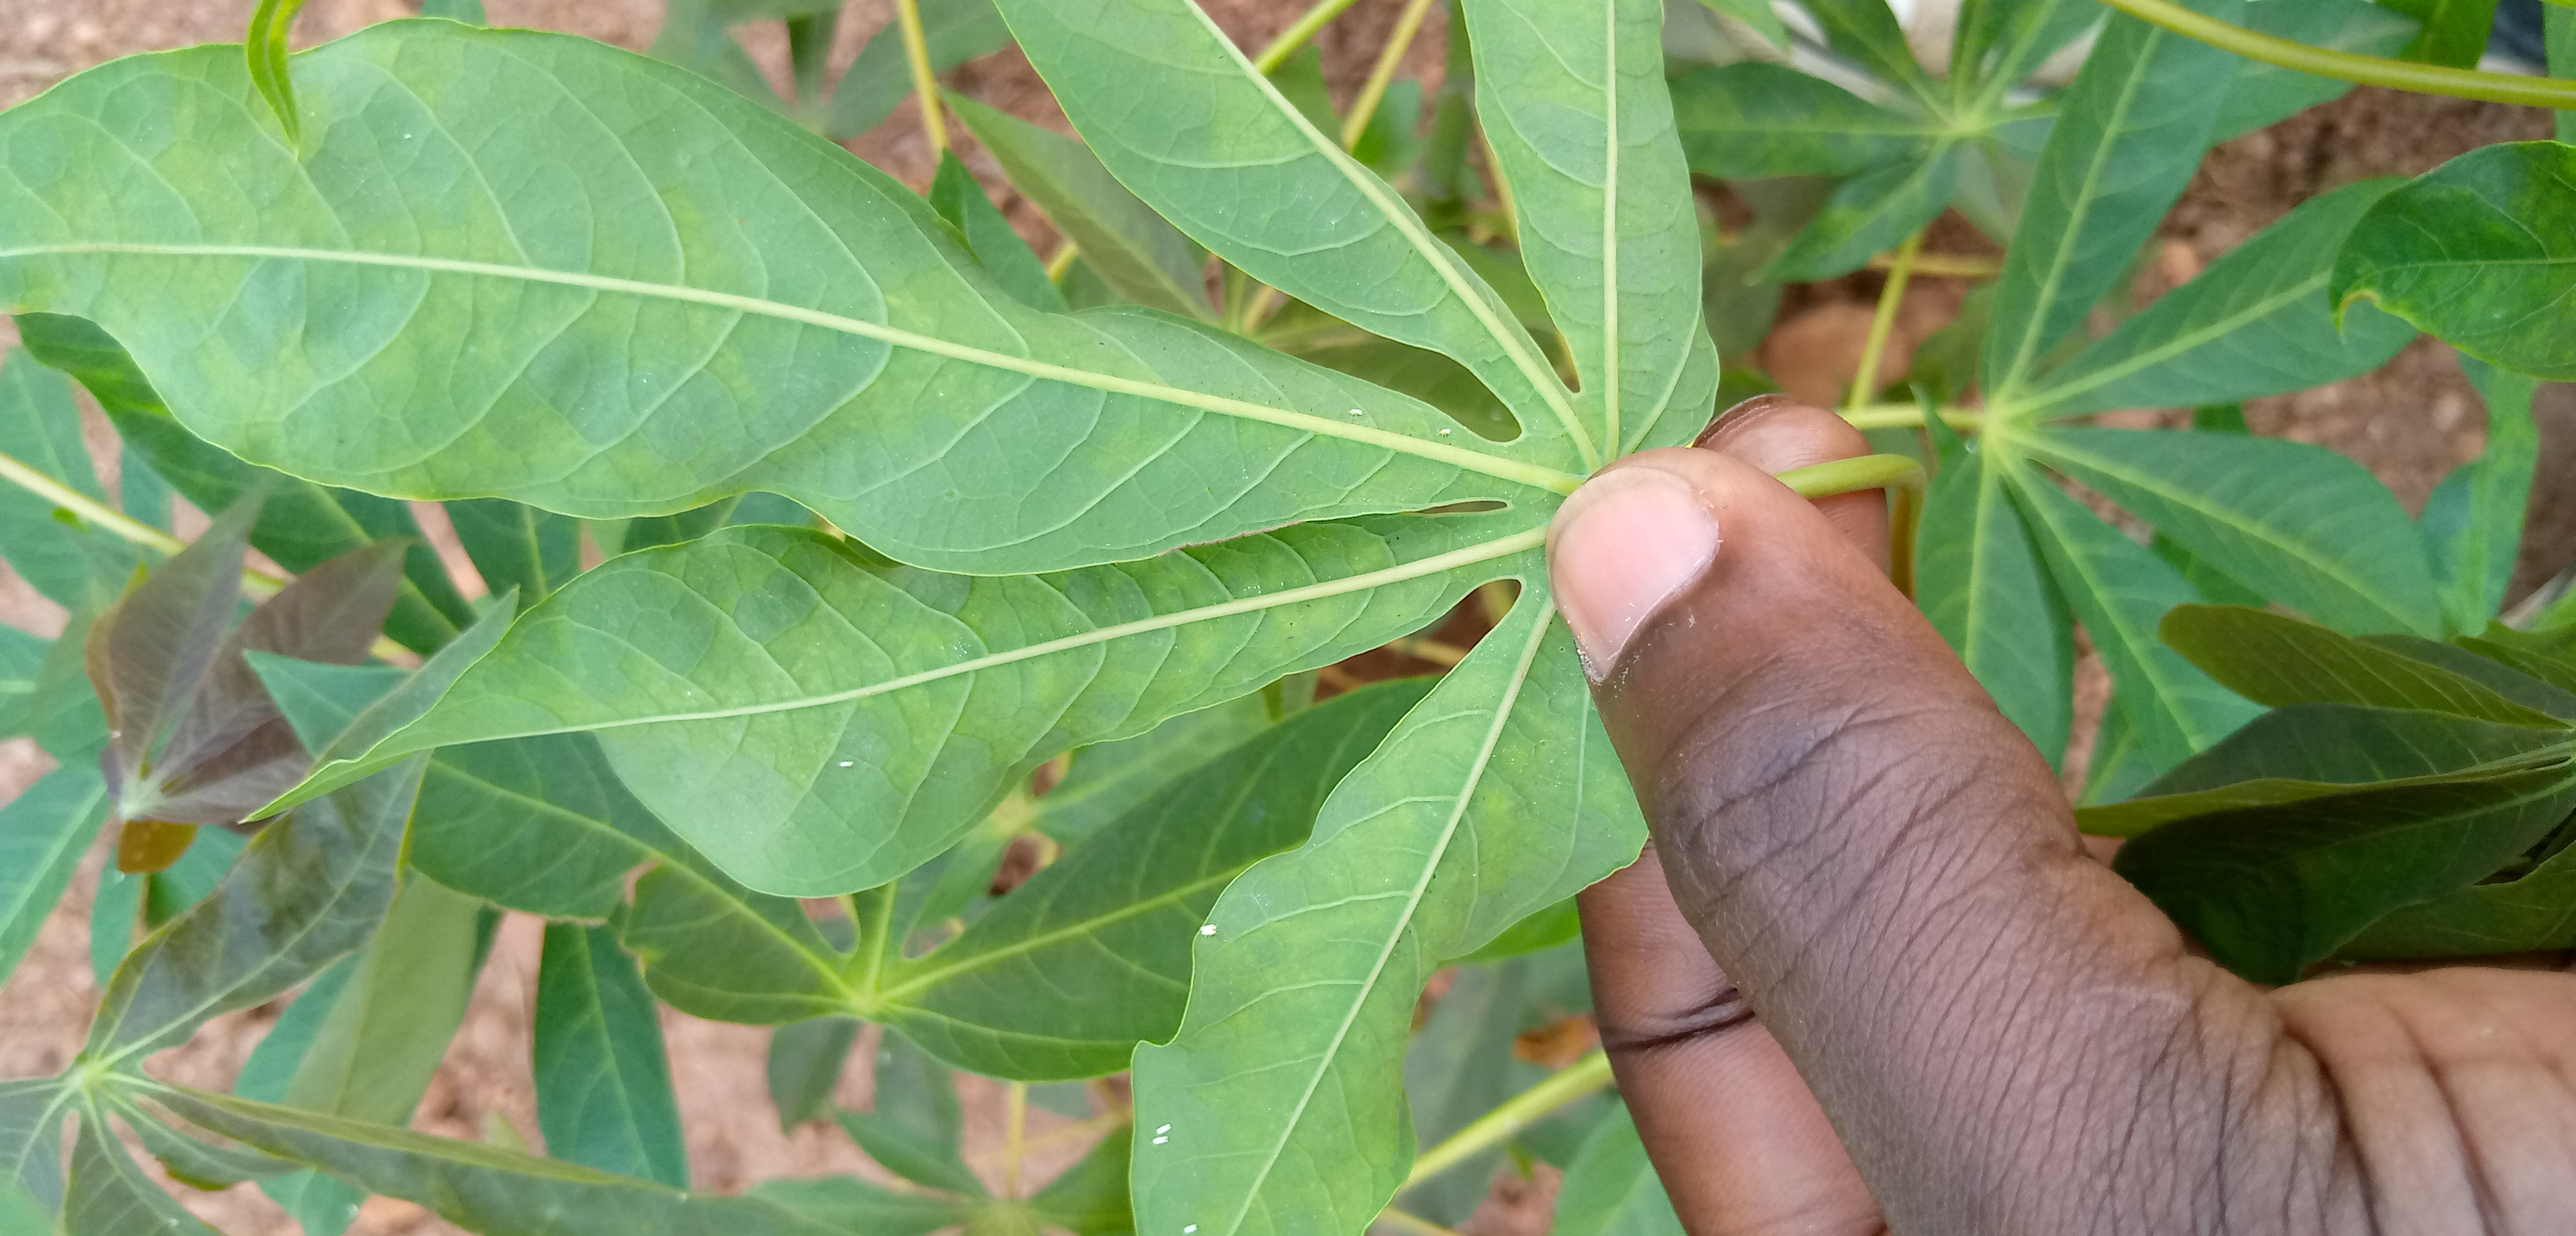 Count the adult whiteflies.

8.